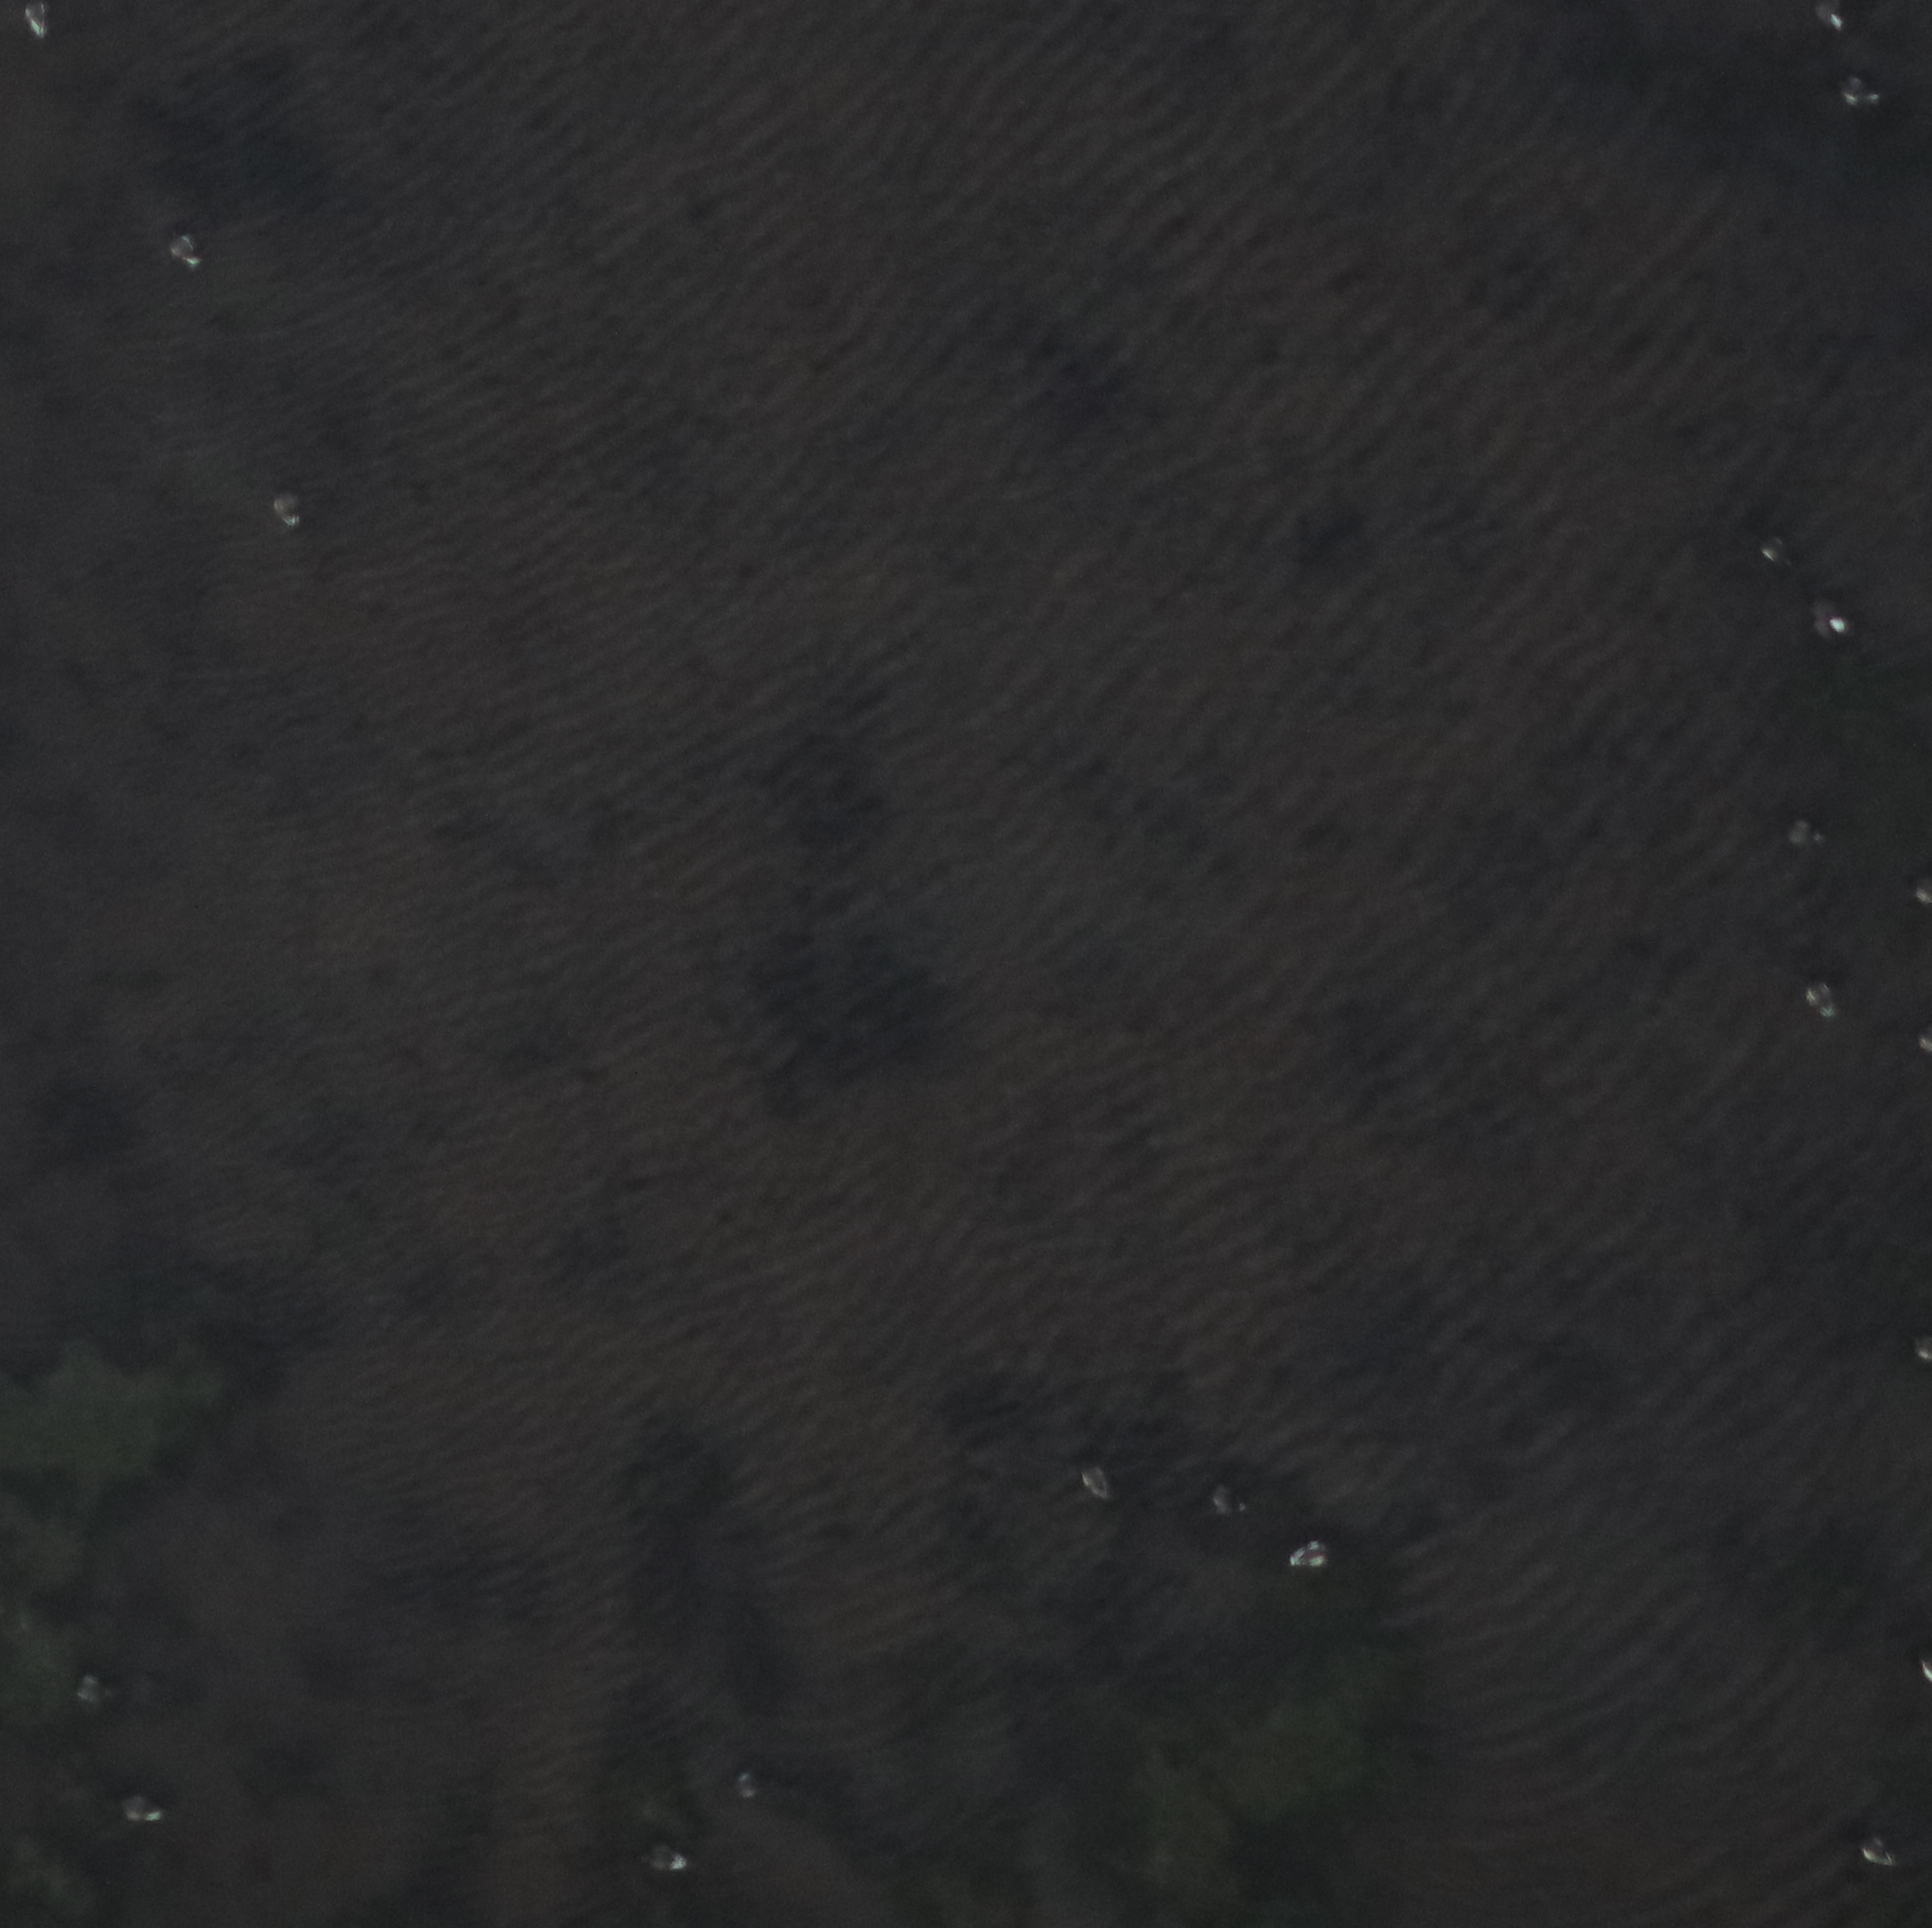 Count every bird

20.